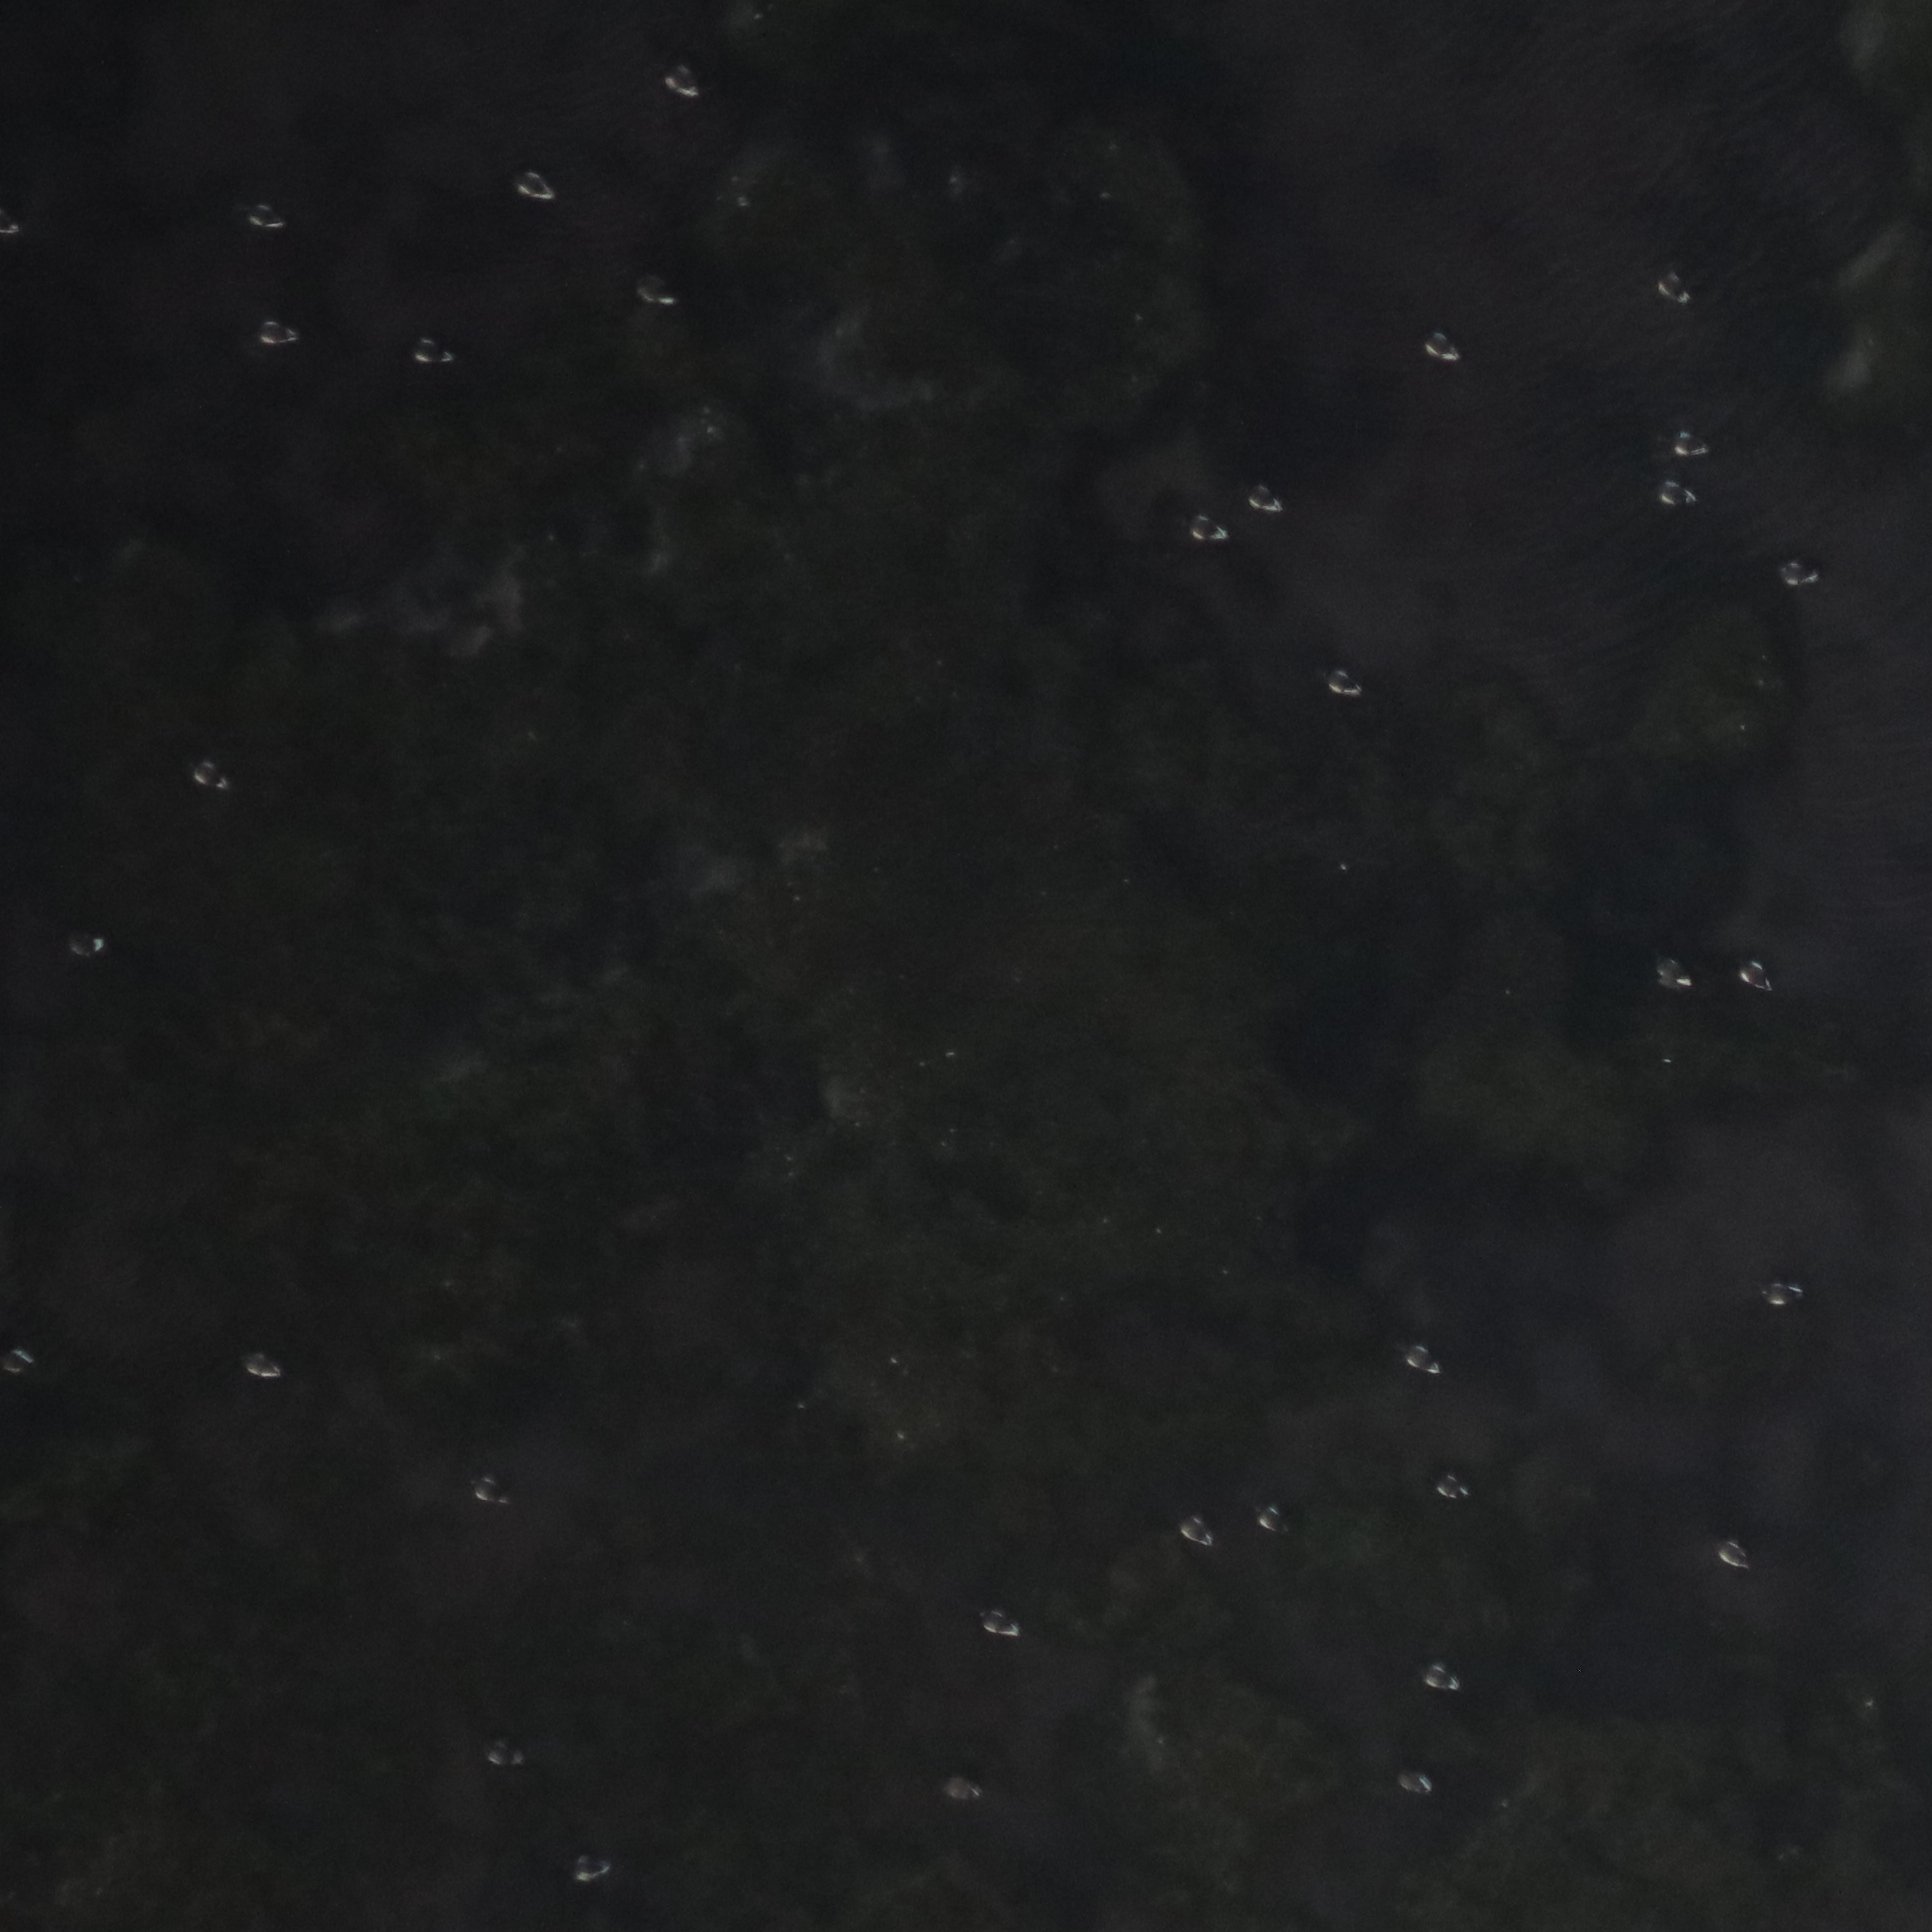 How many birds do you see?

33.